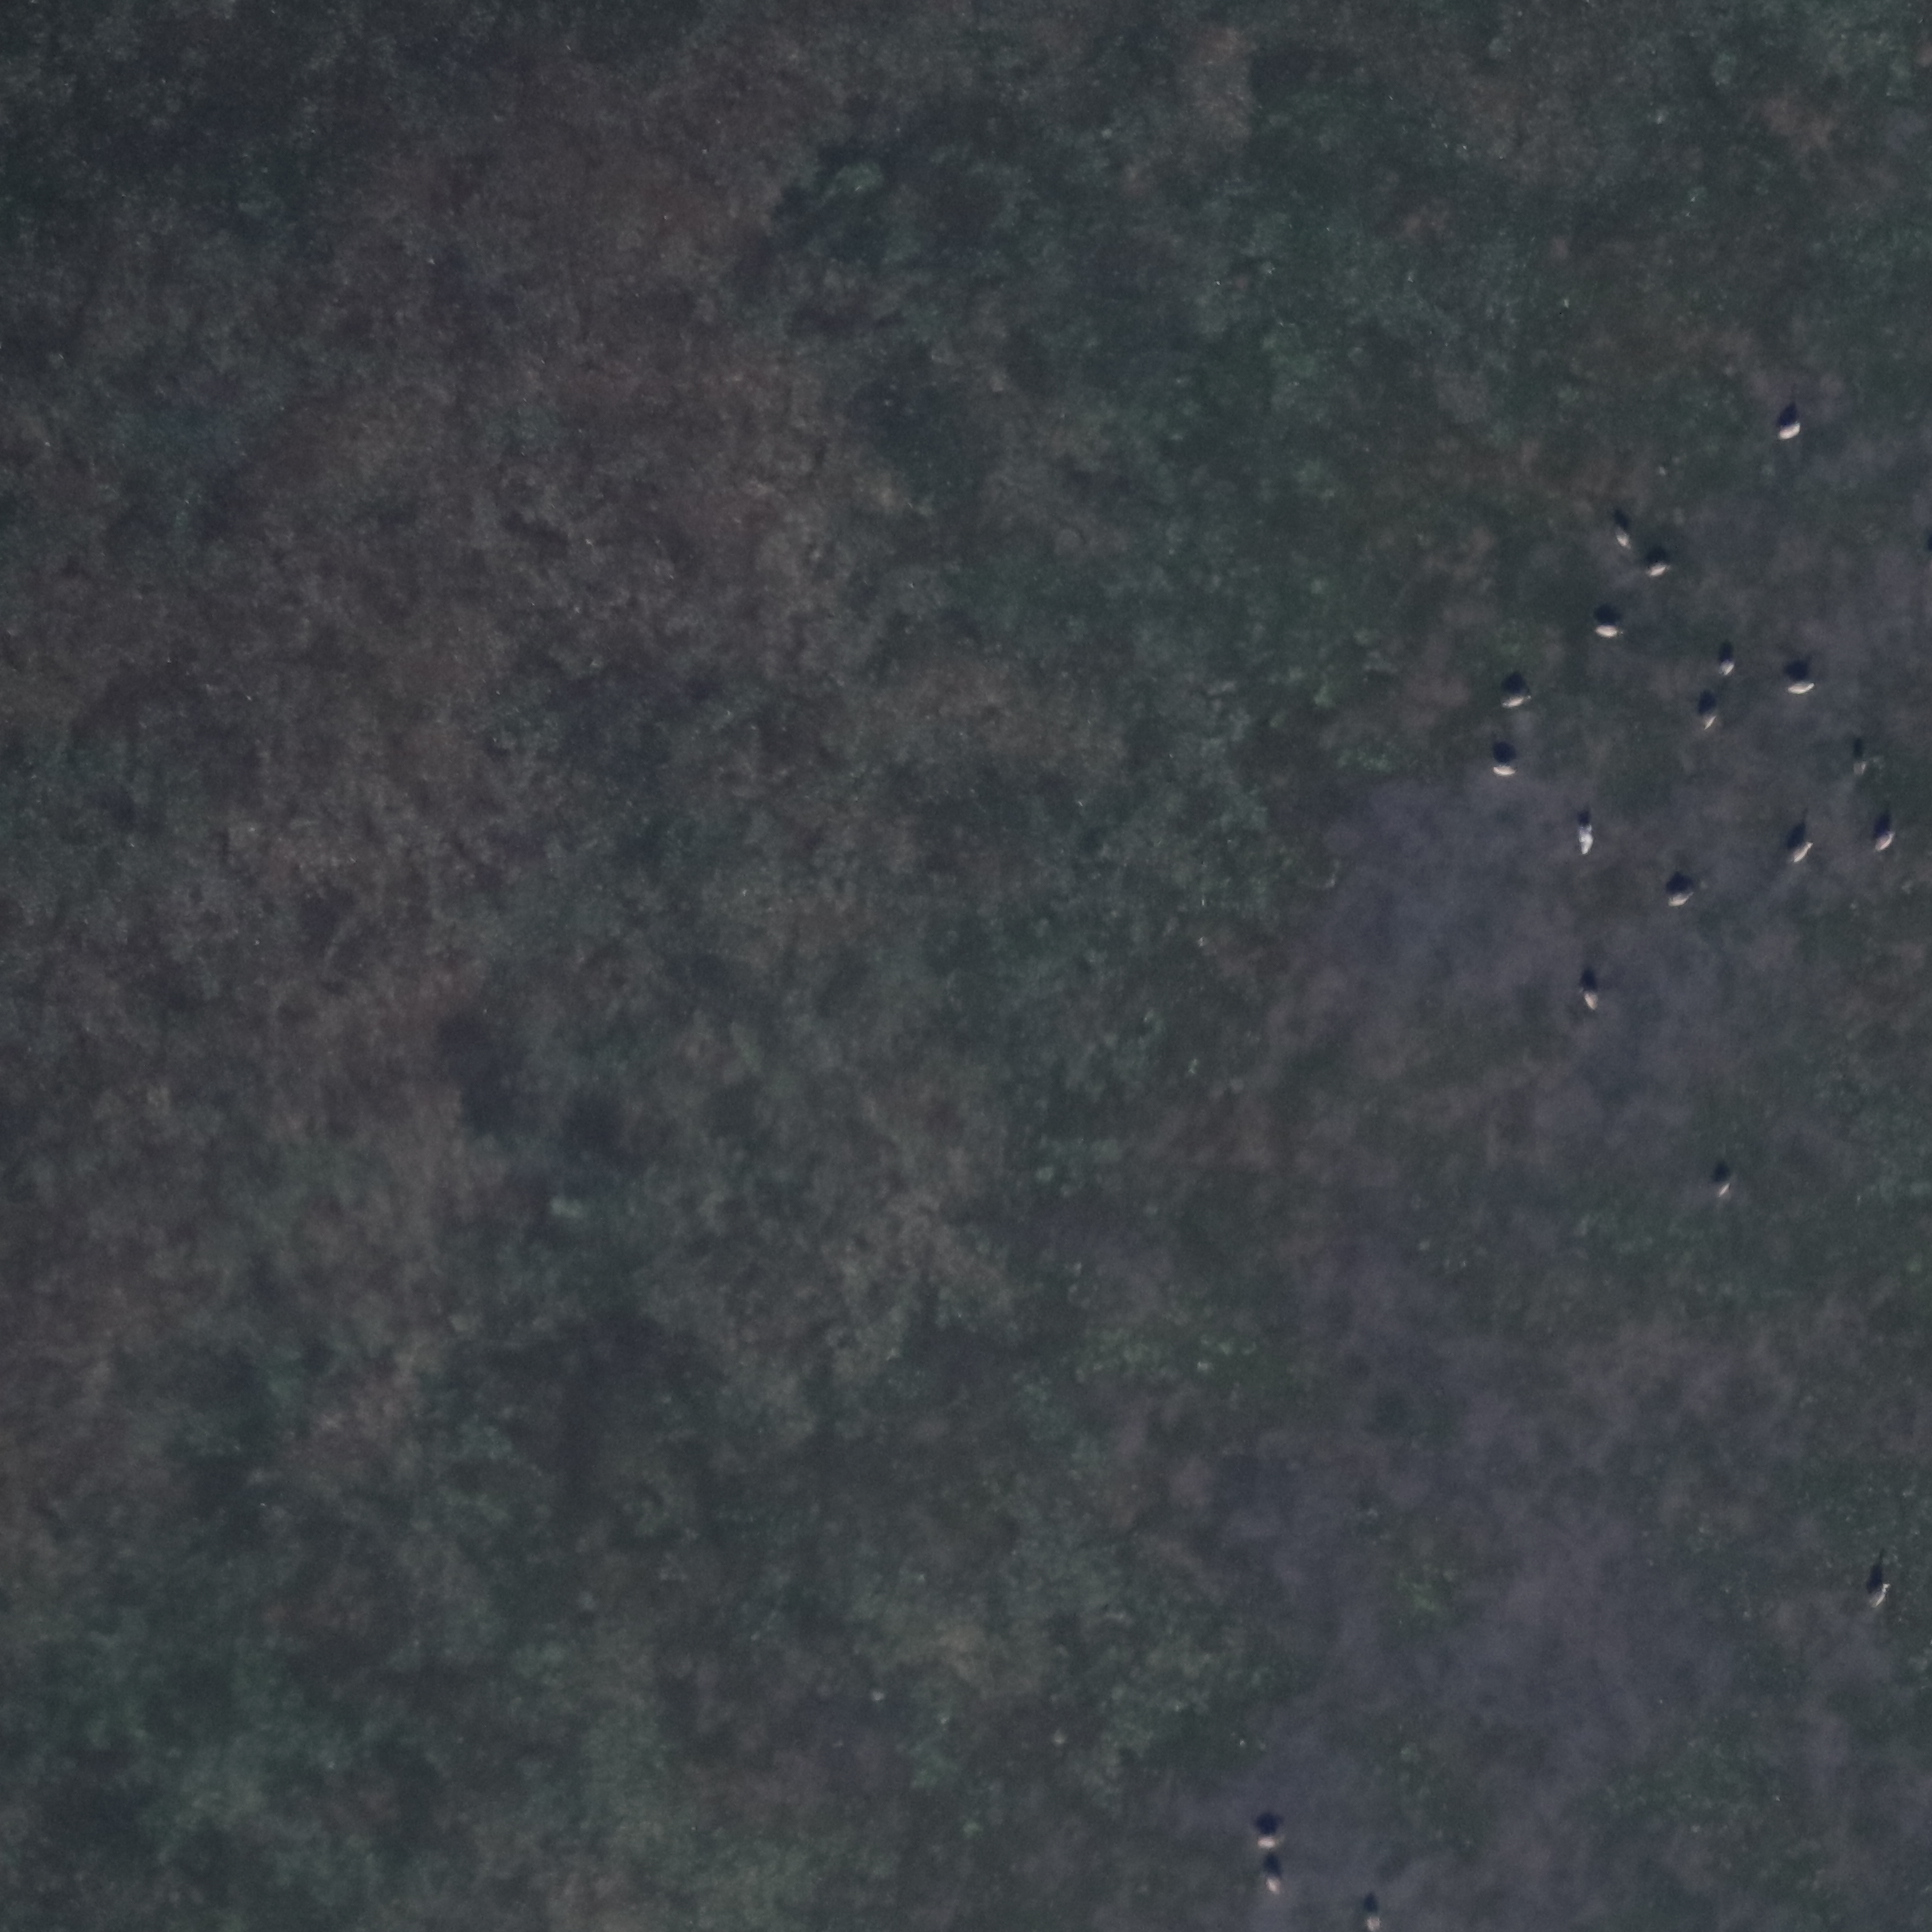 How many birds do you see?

20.